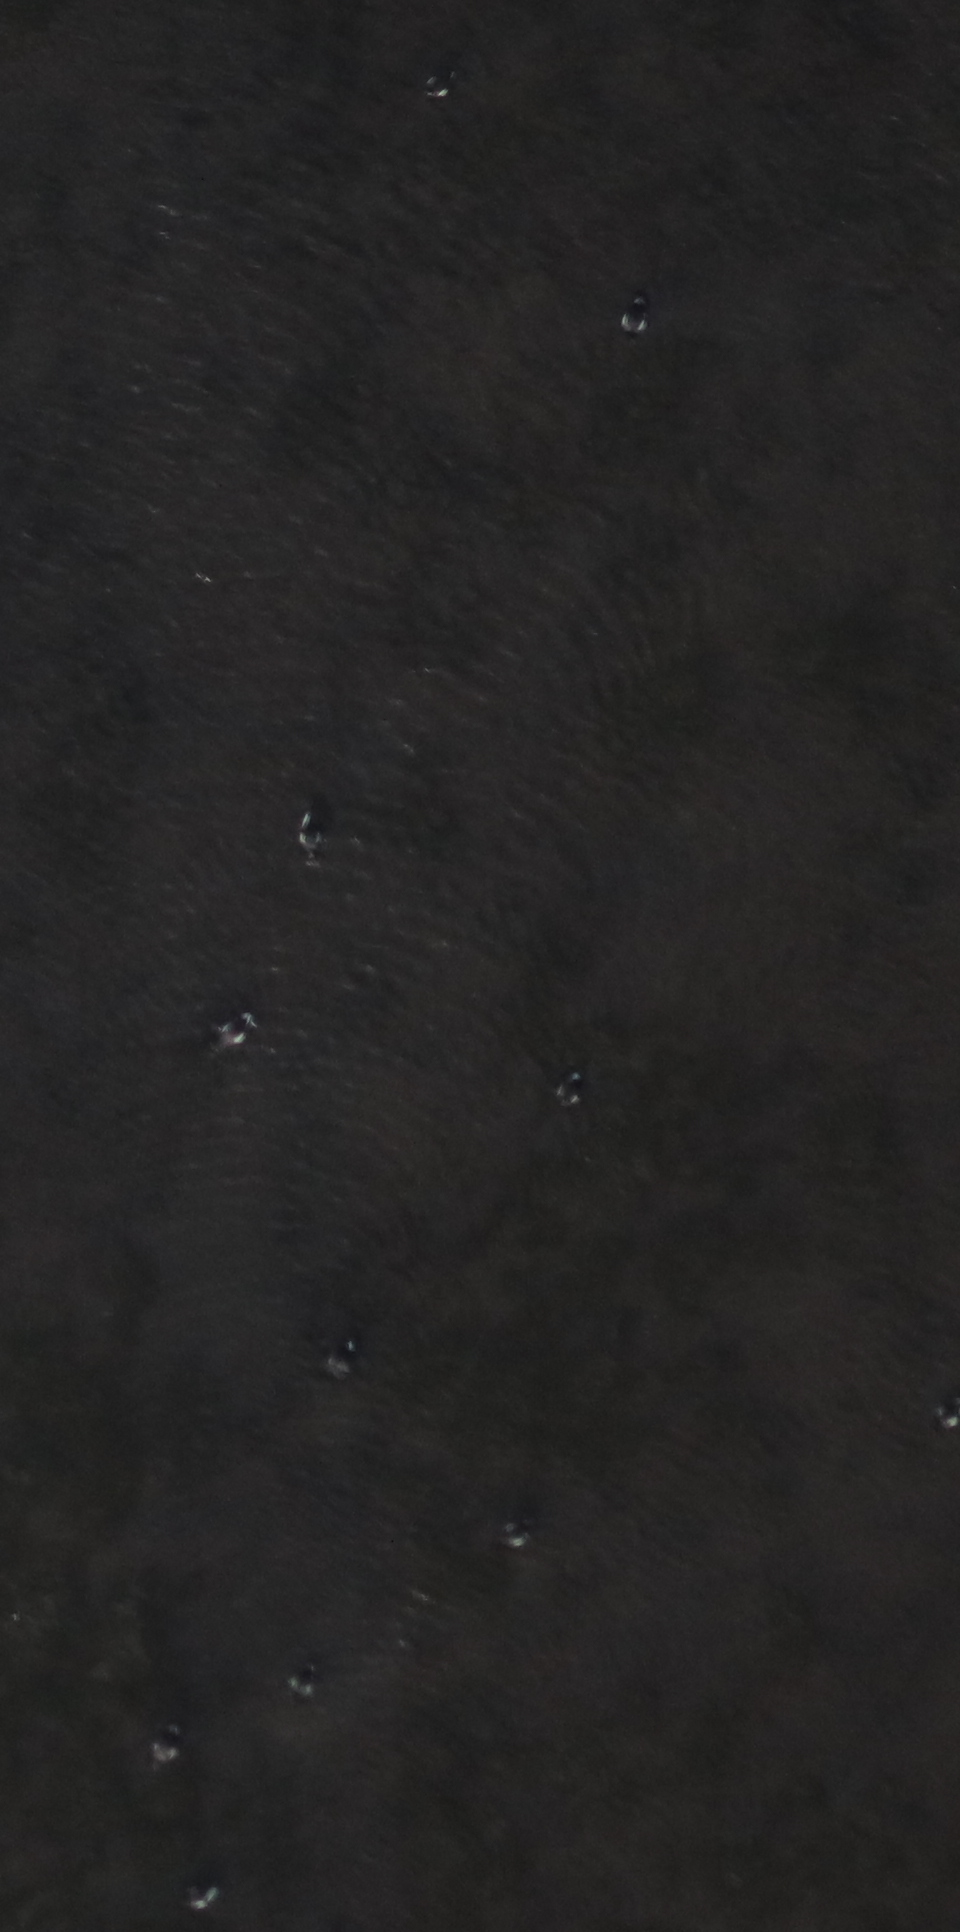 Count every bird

10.